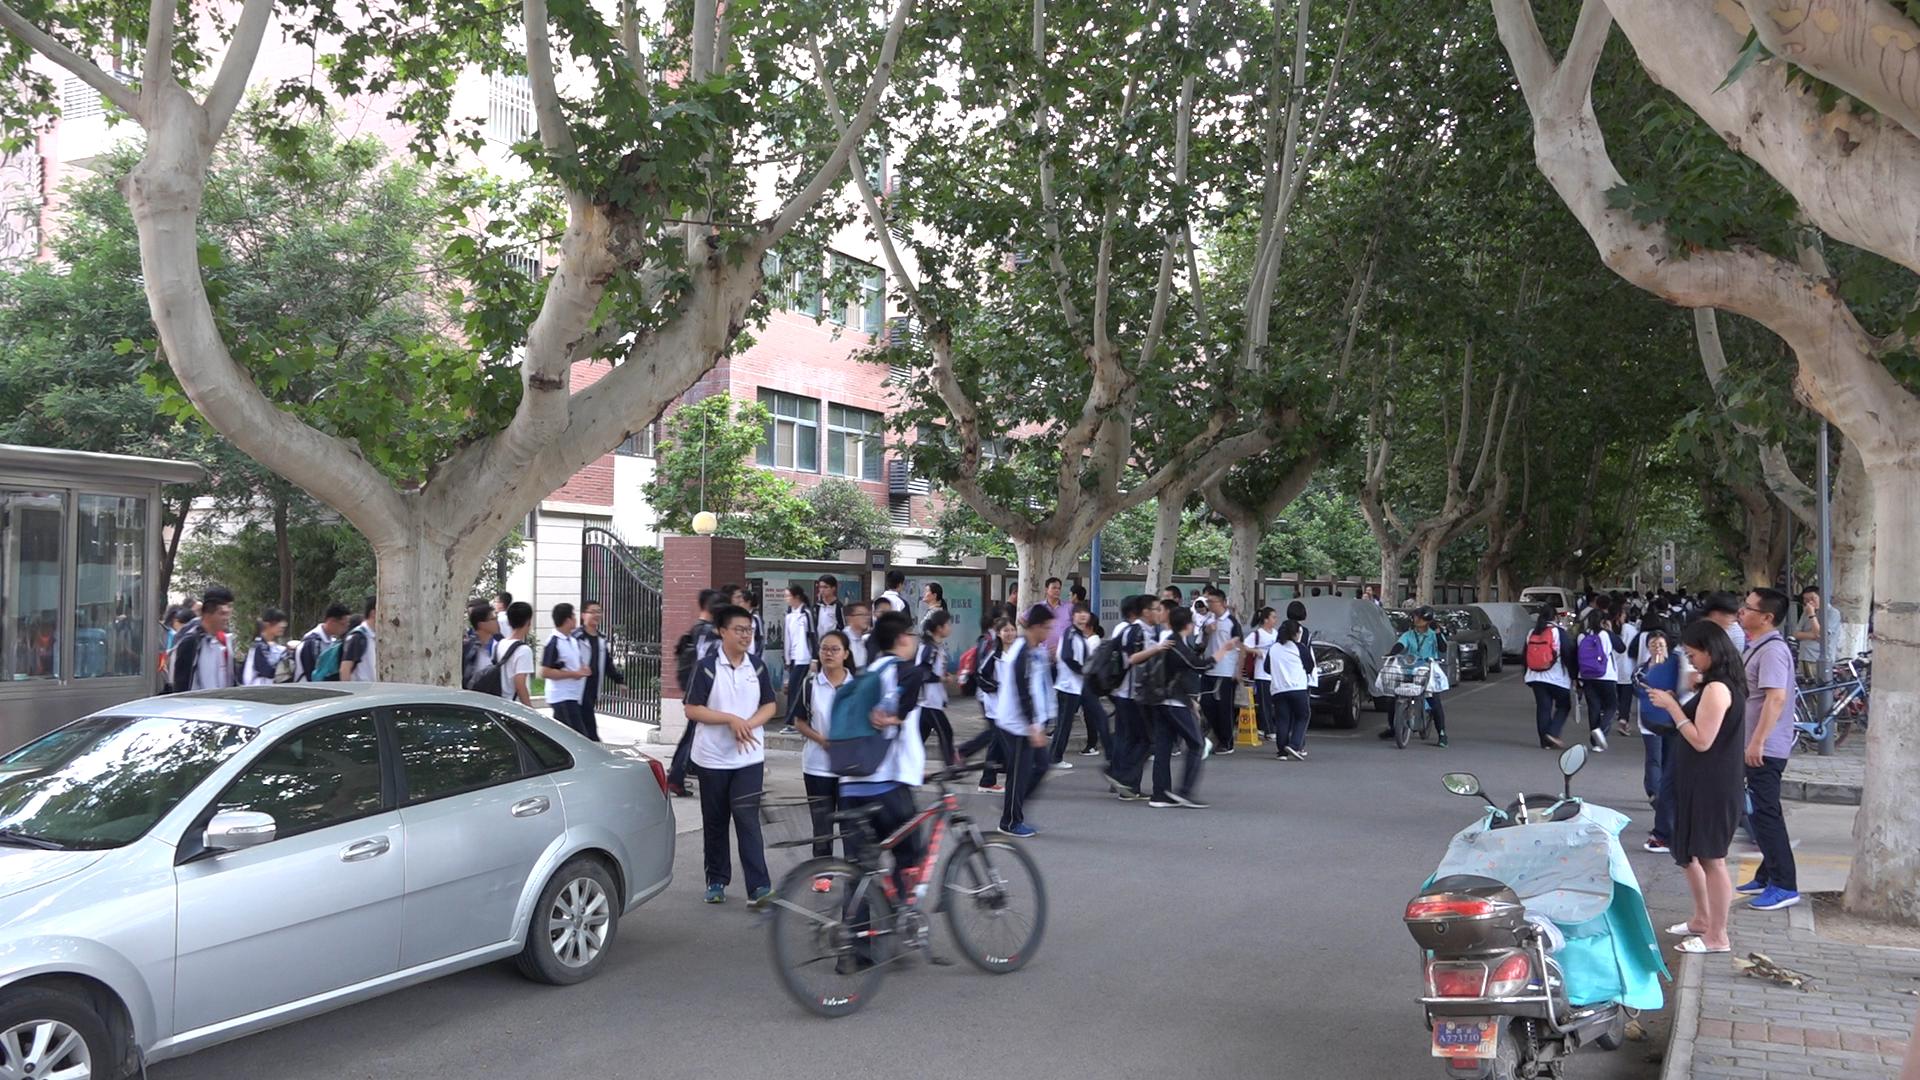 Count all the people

85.